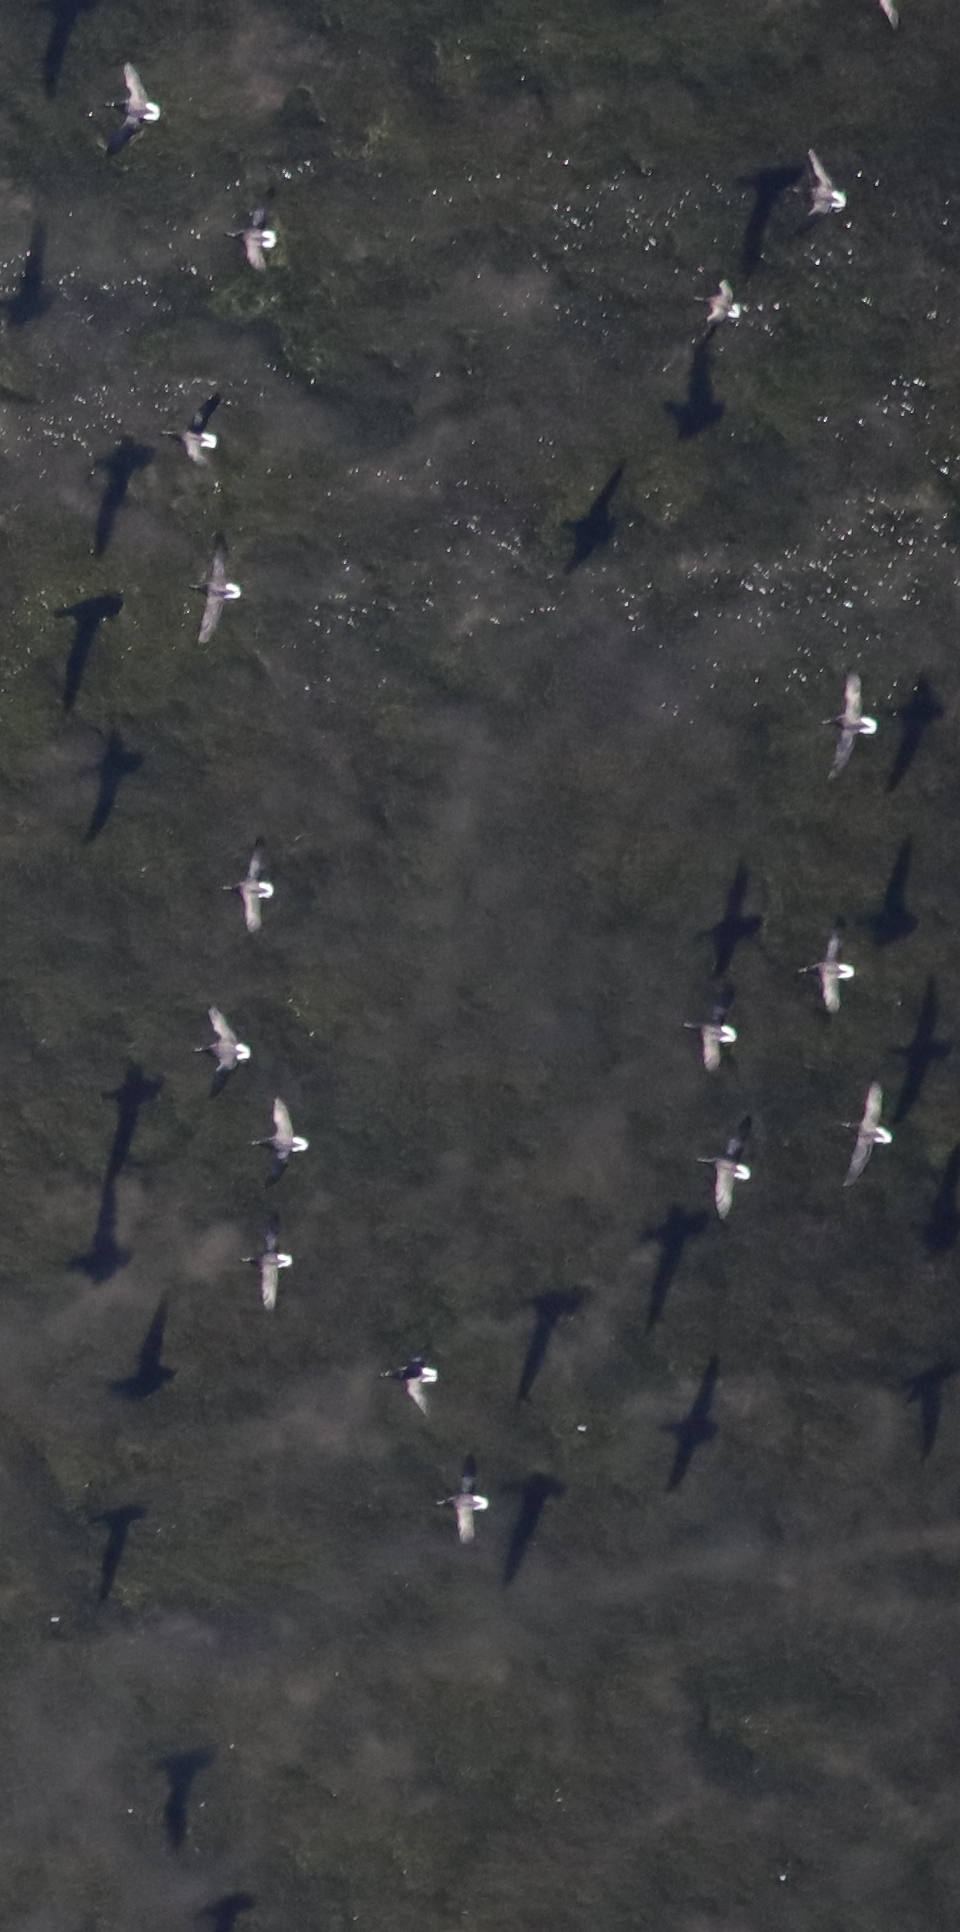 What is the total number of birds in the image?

17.